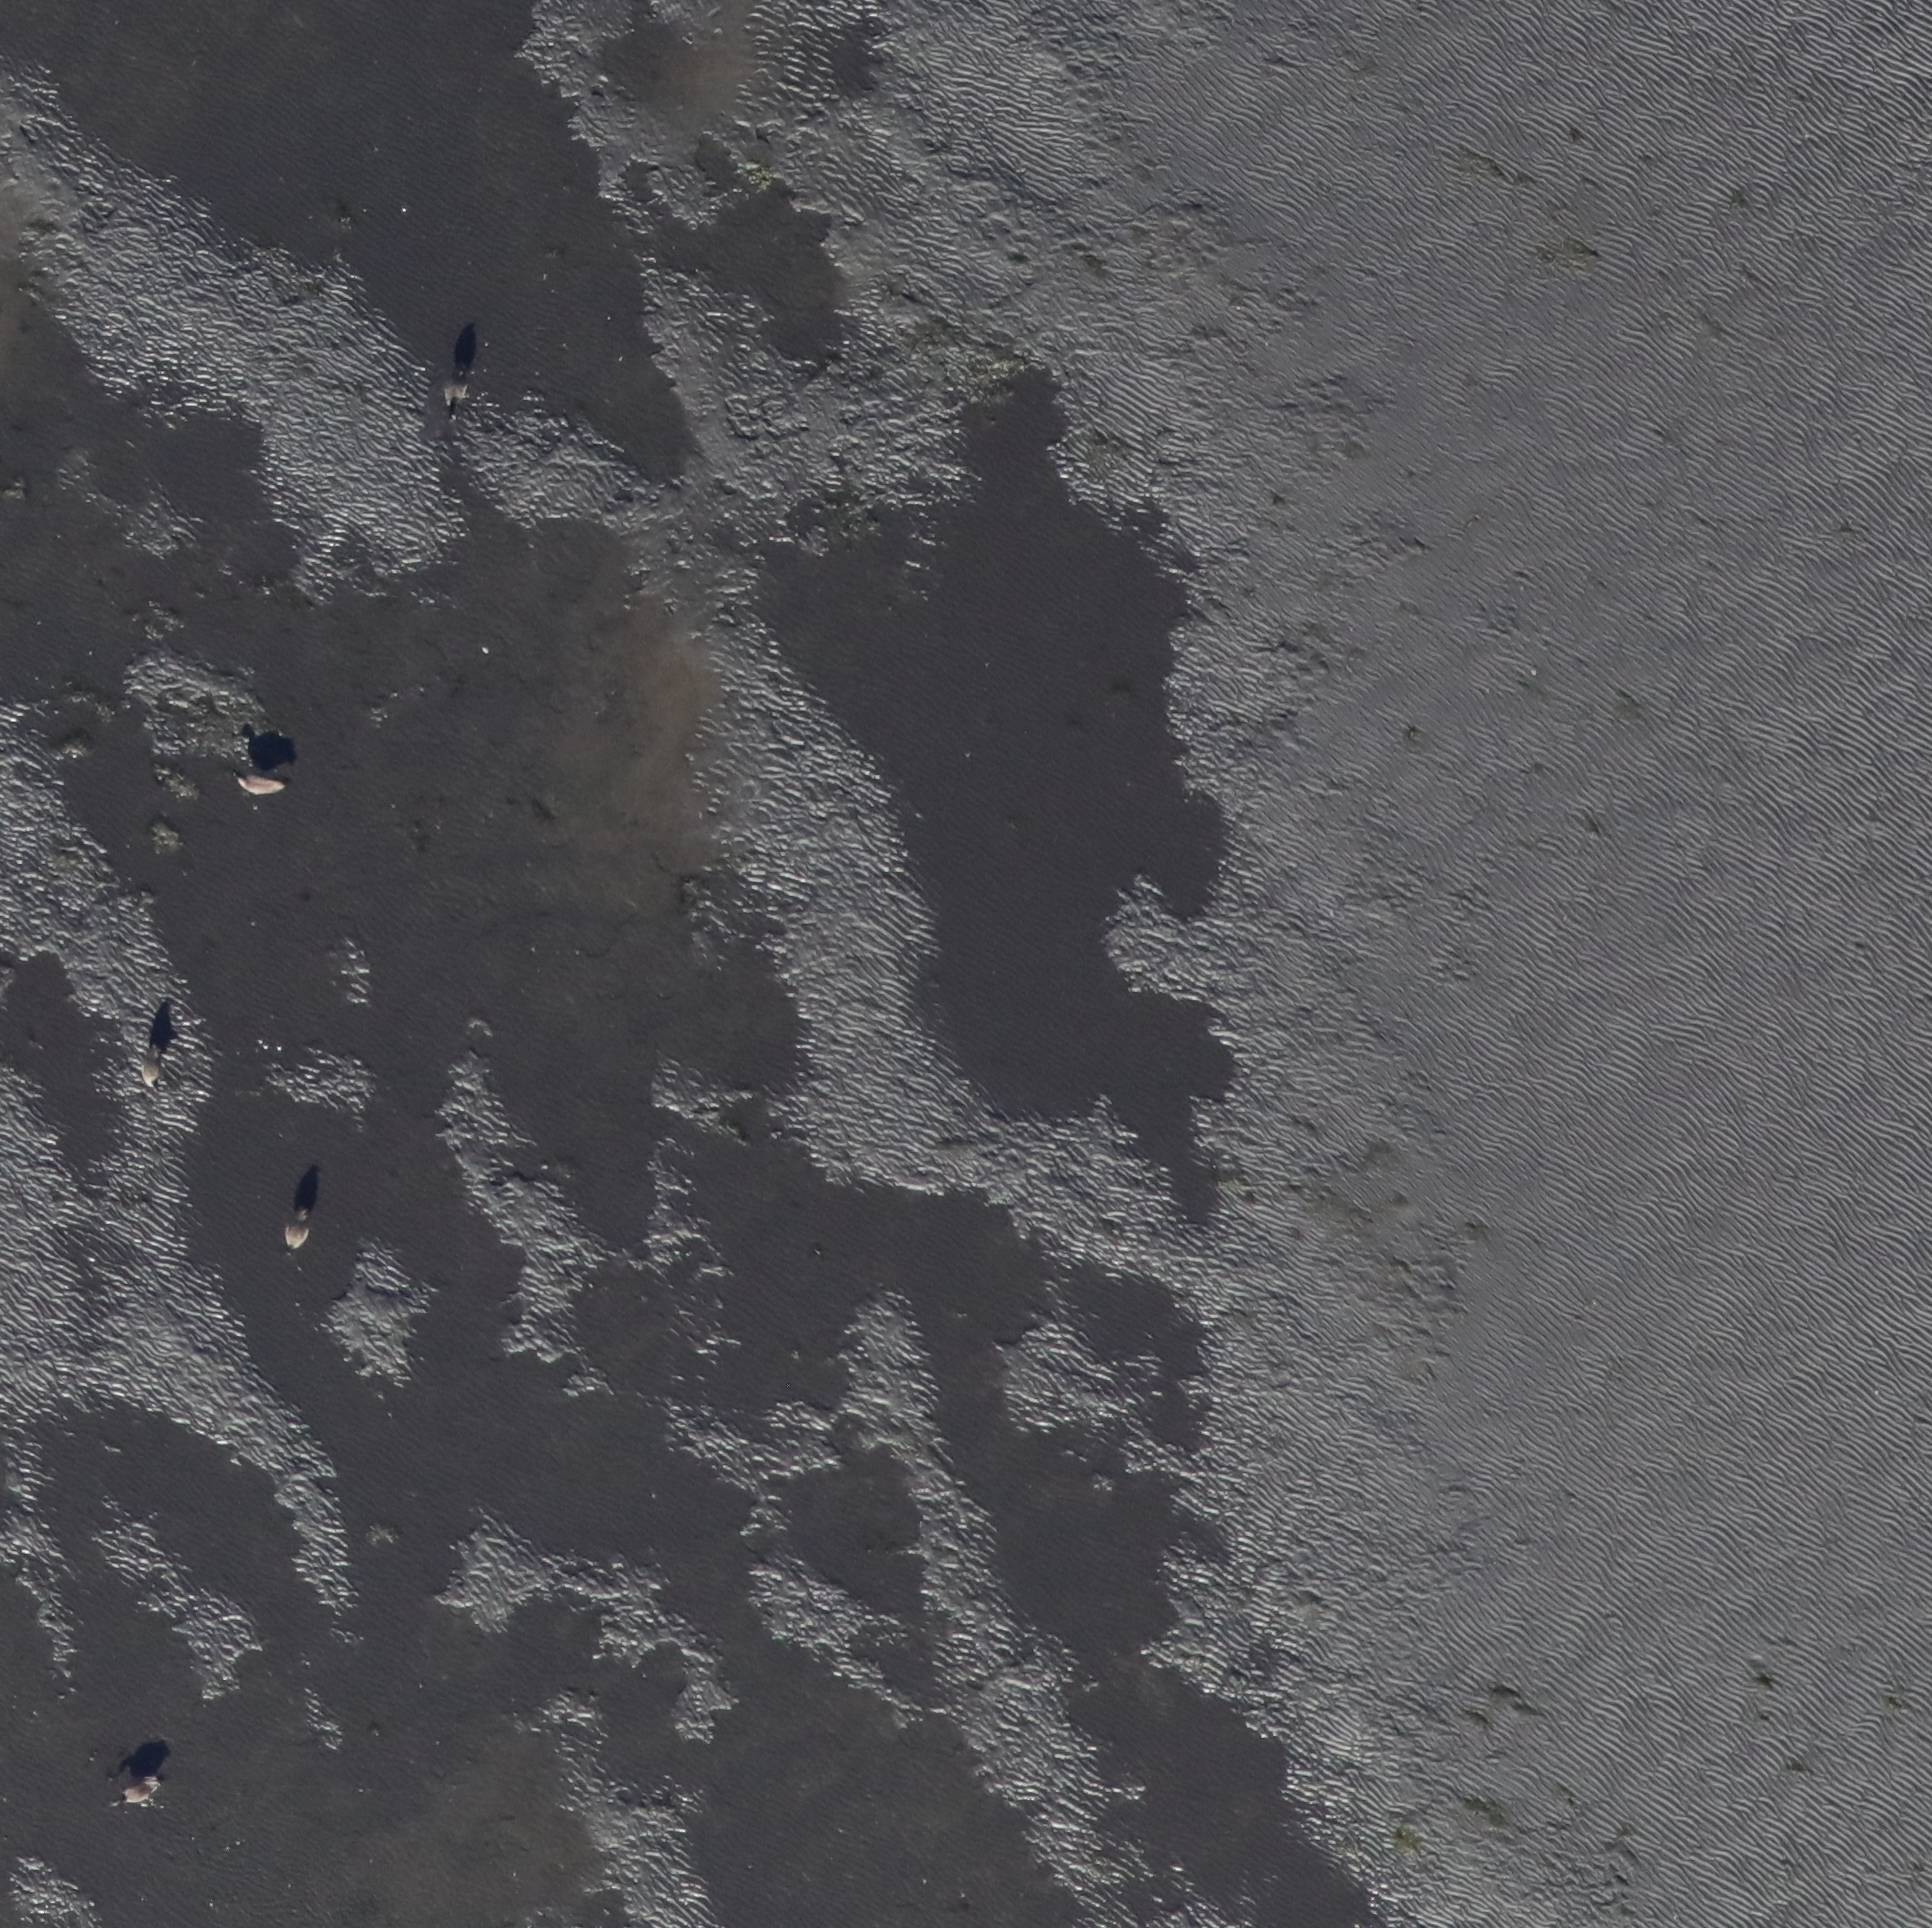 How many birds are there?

5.